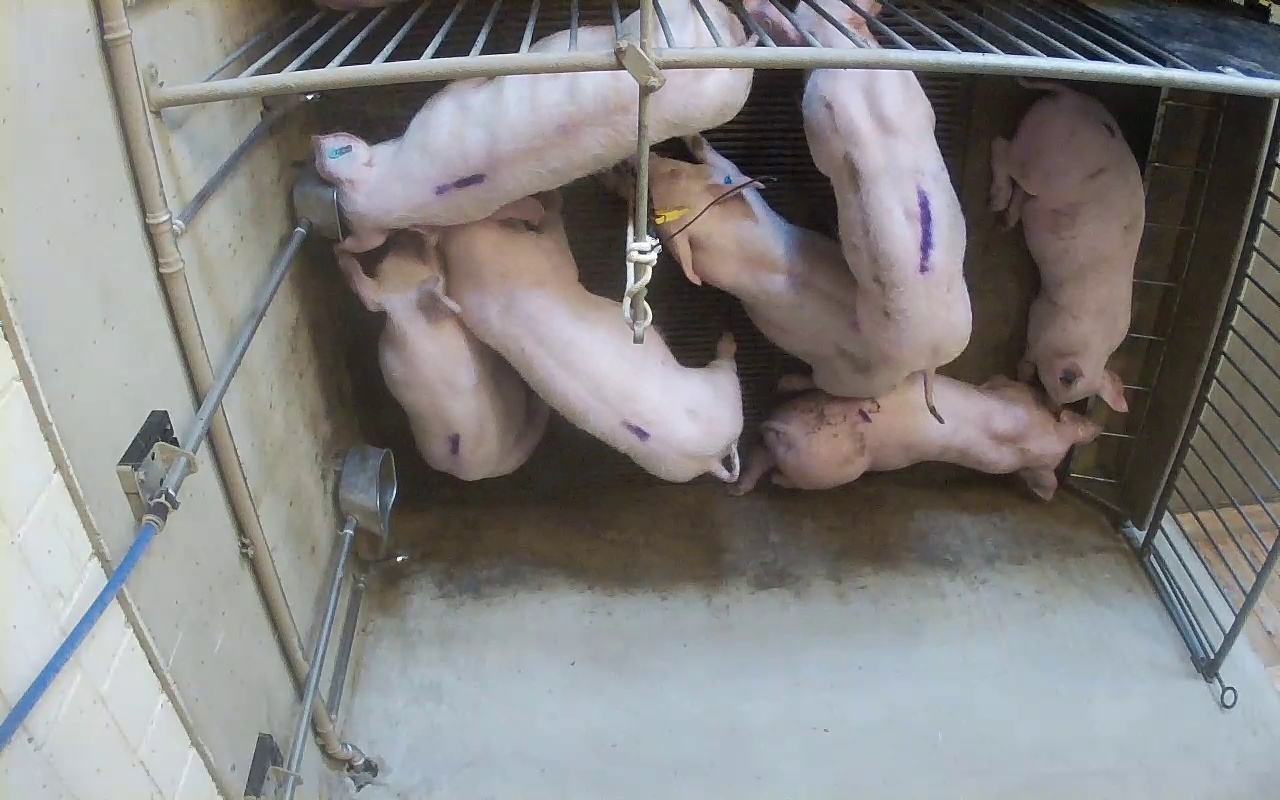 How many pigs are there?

7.